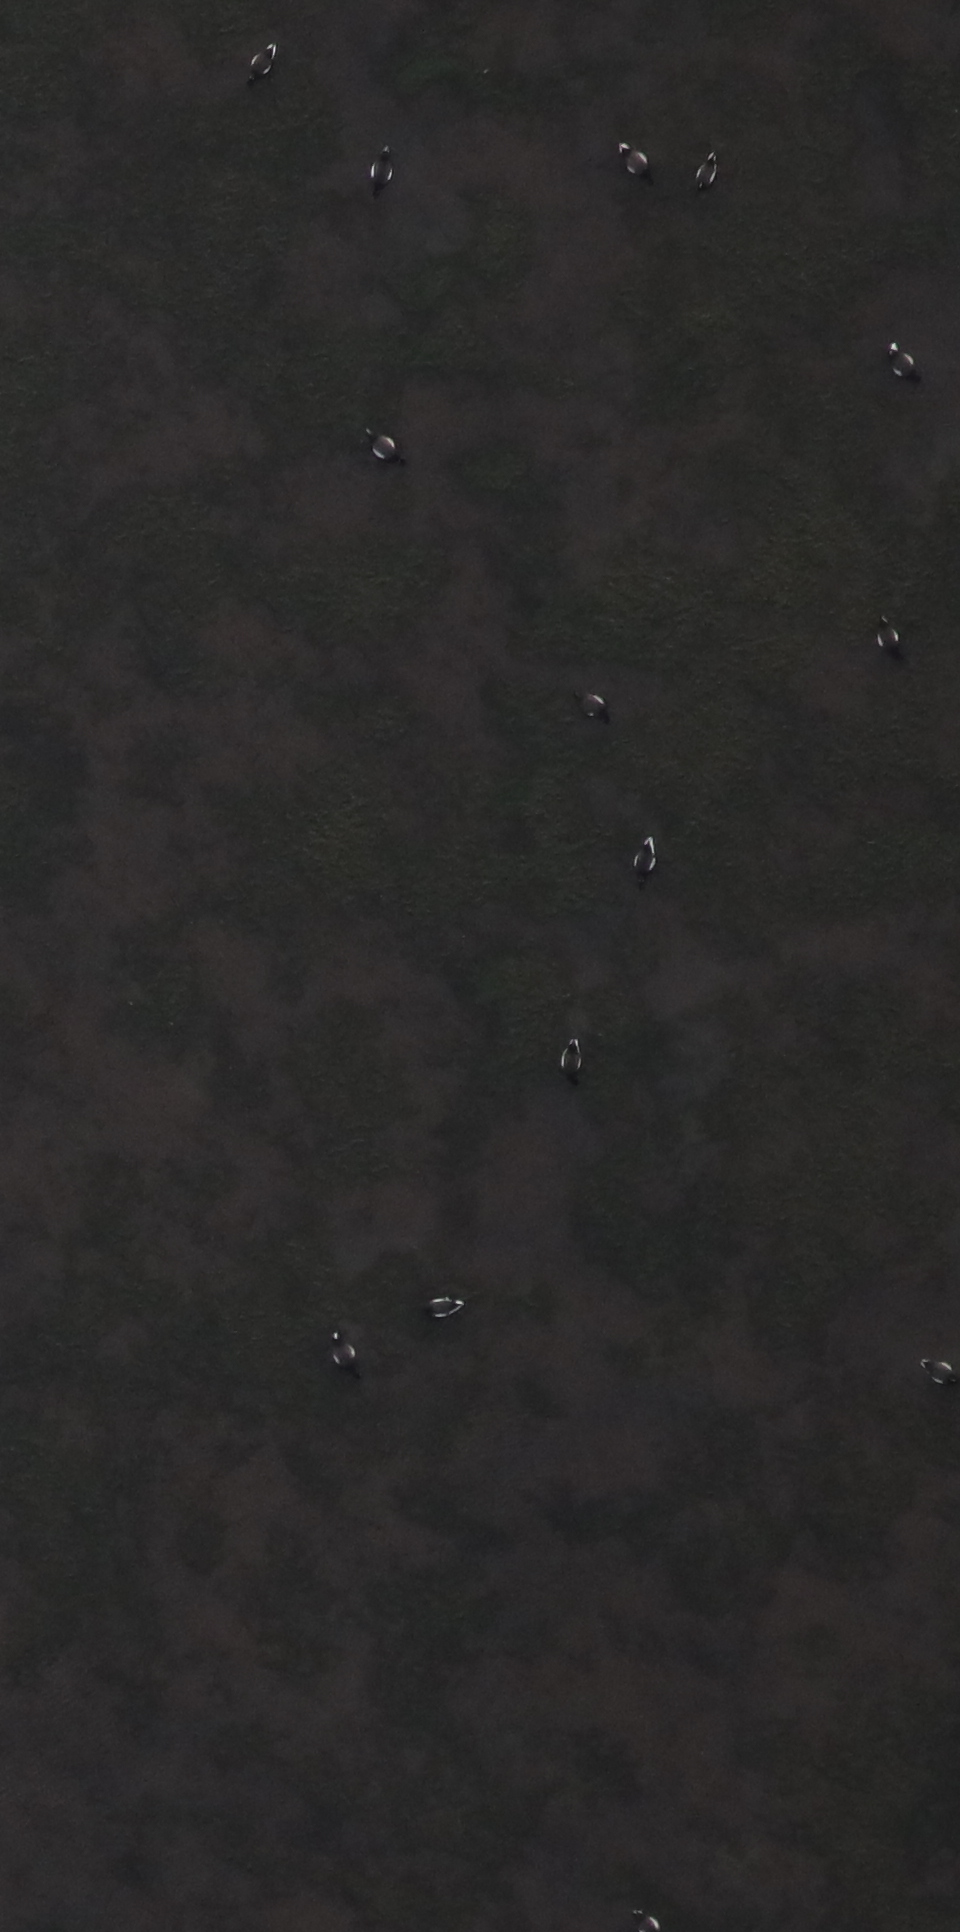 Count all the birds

14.